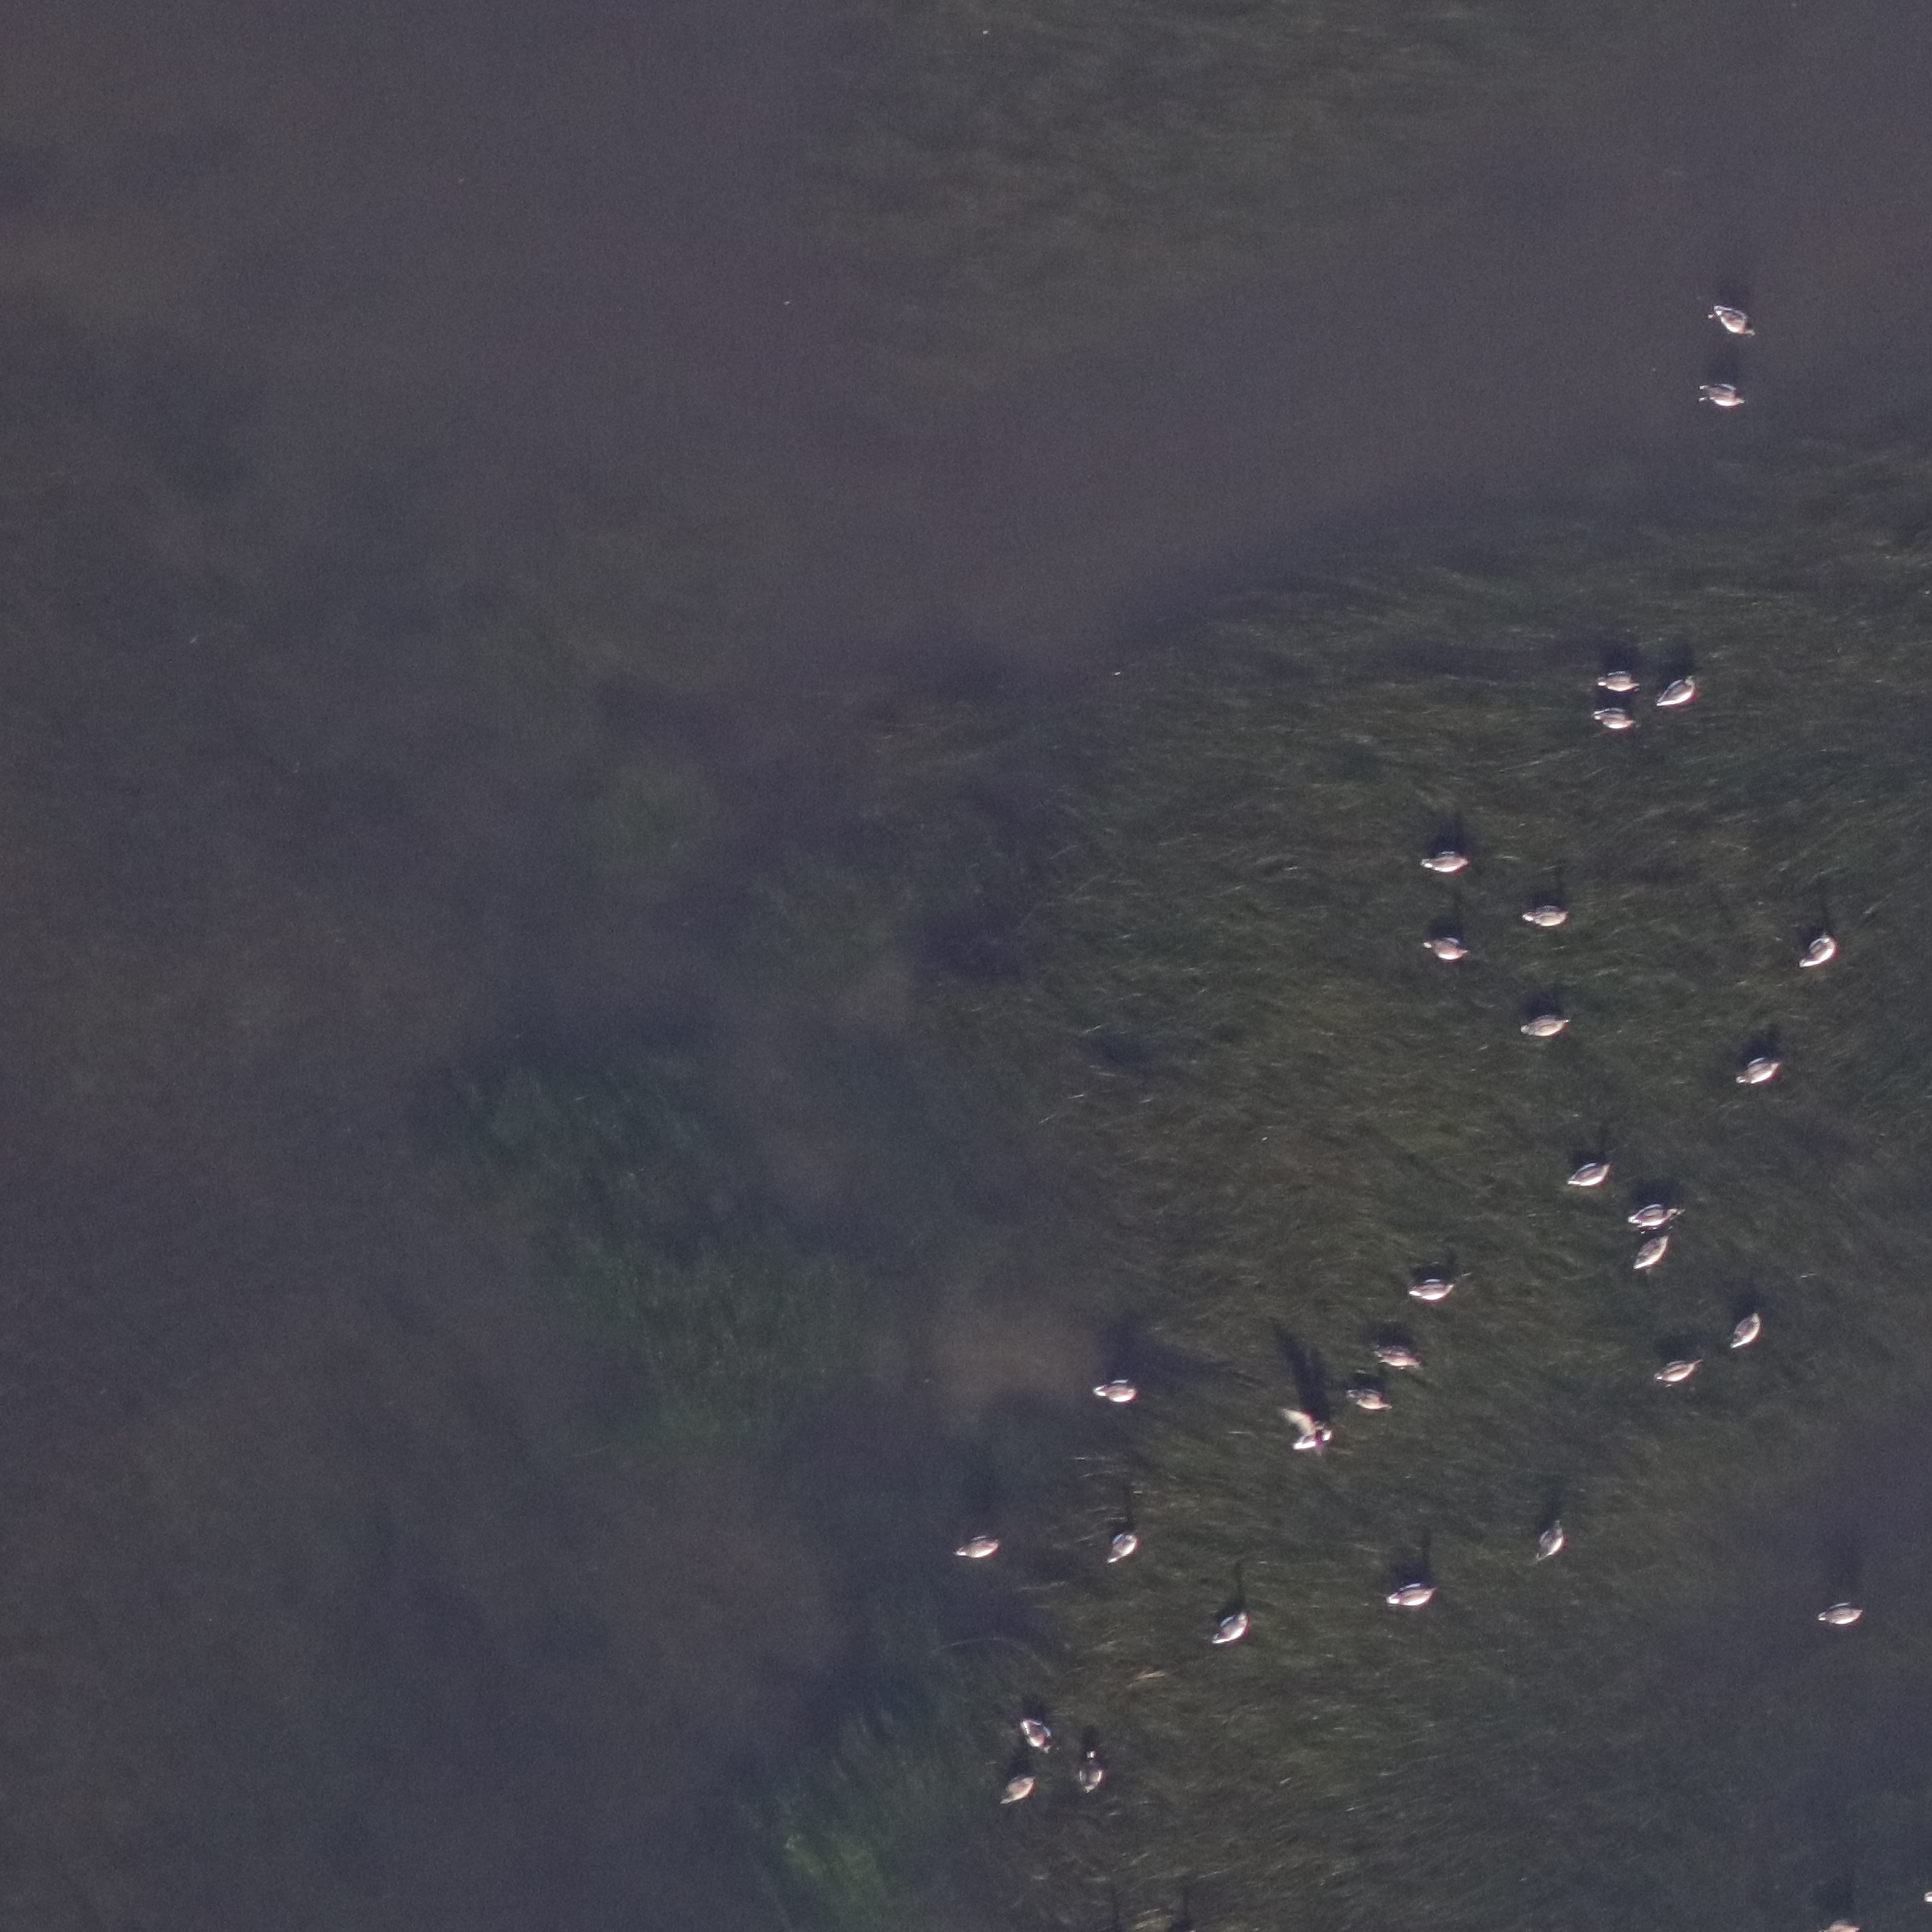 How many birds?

31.